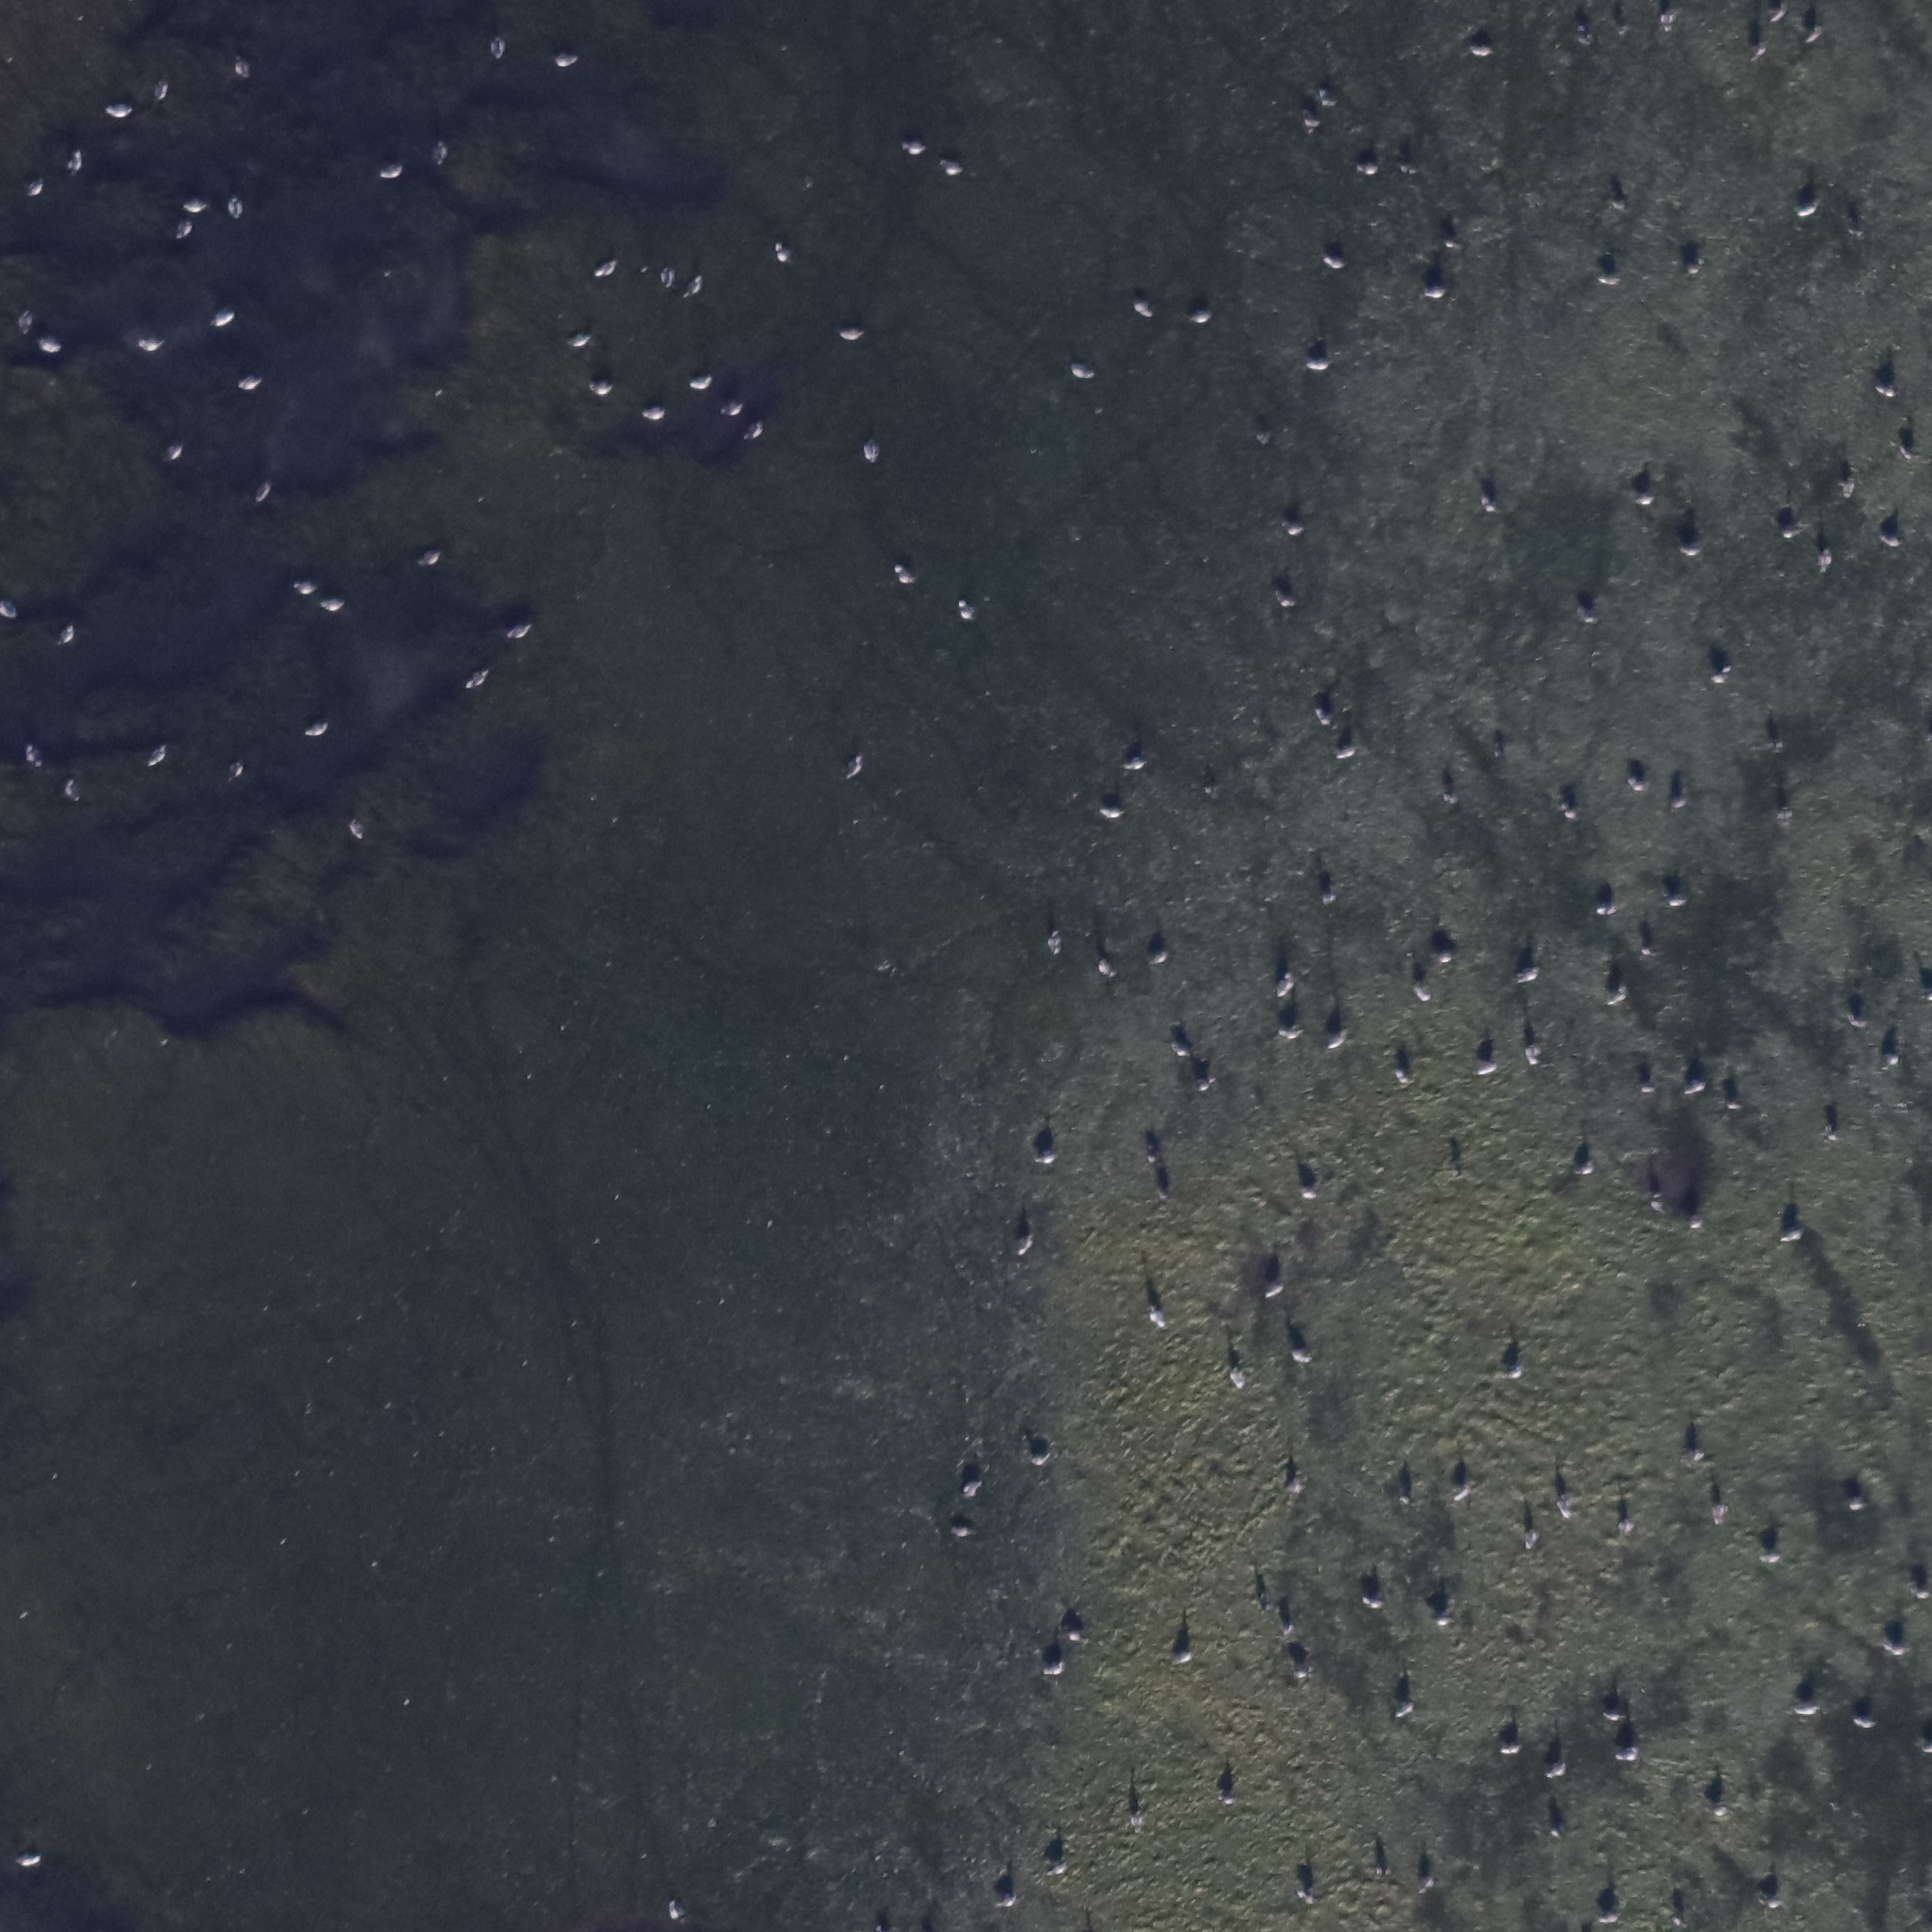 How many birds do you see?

183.